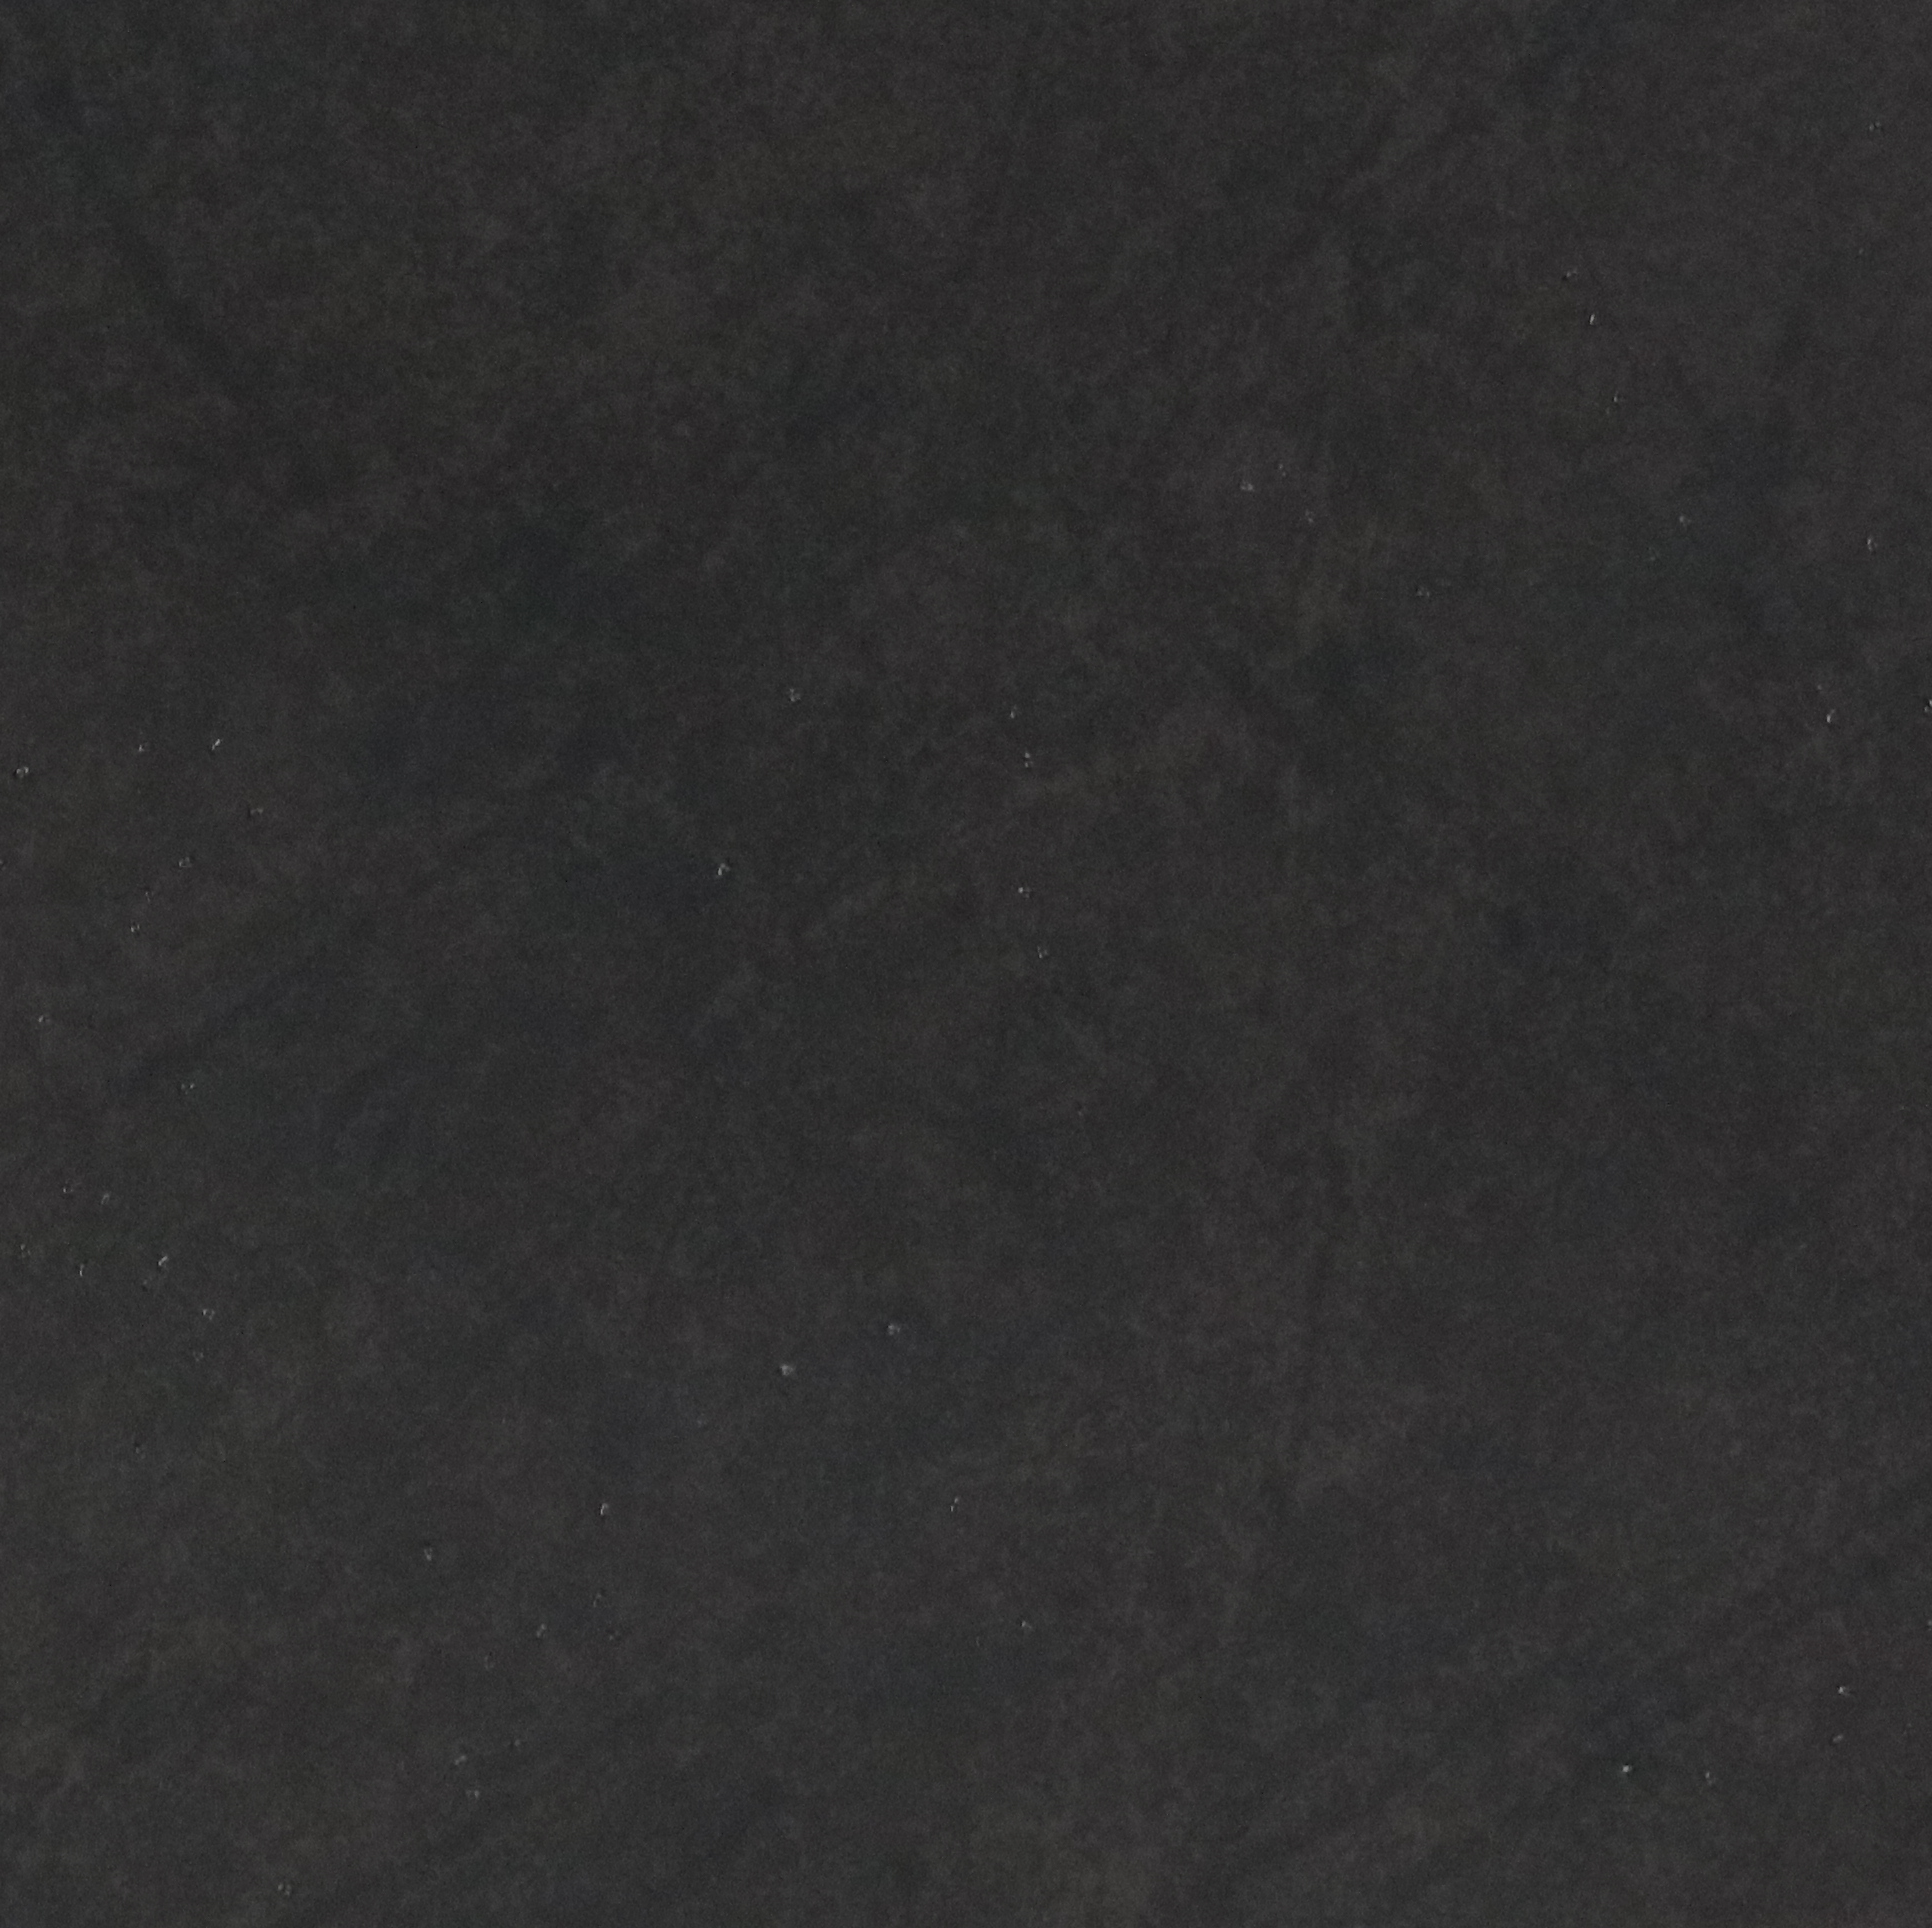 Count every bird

56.